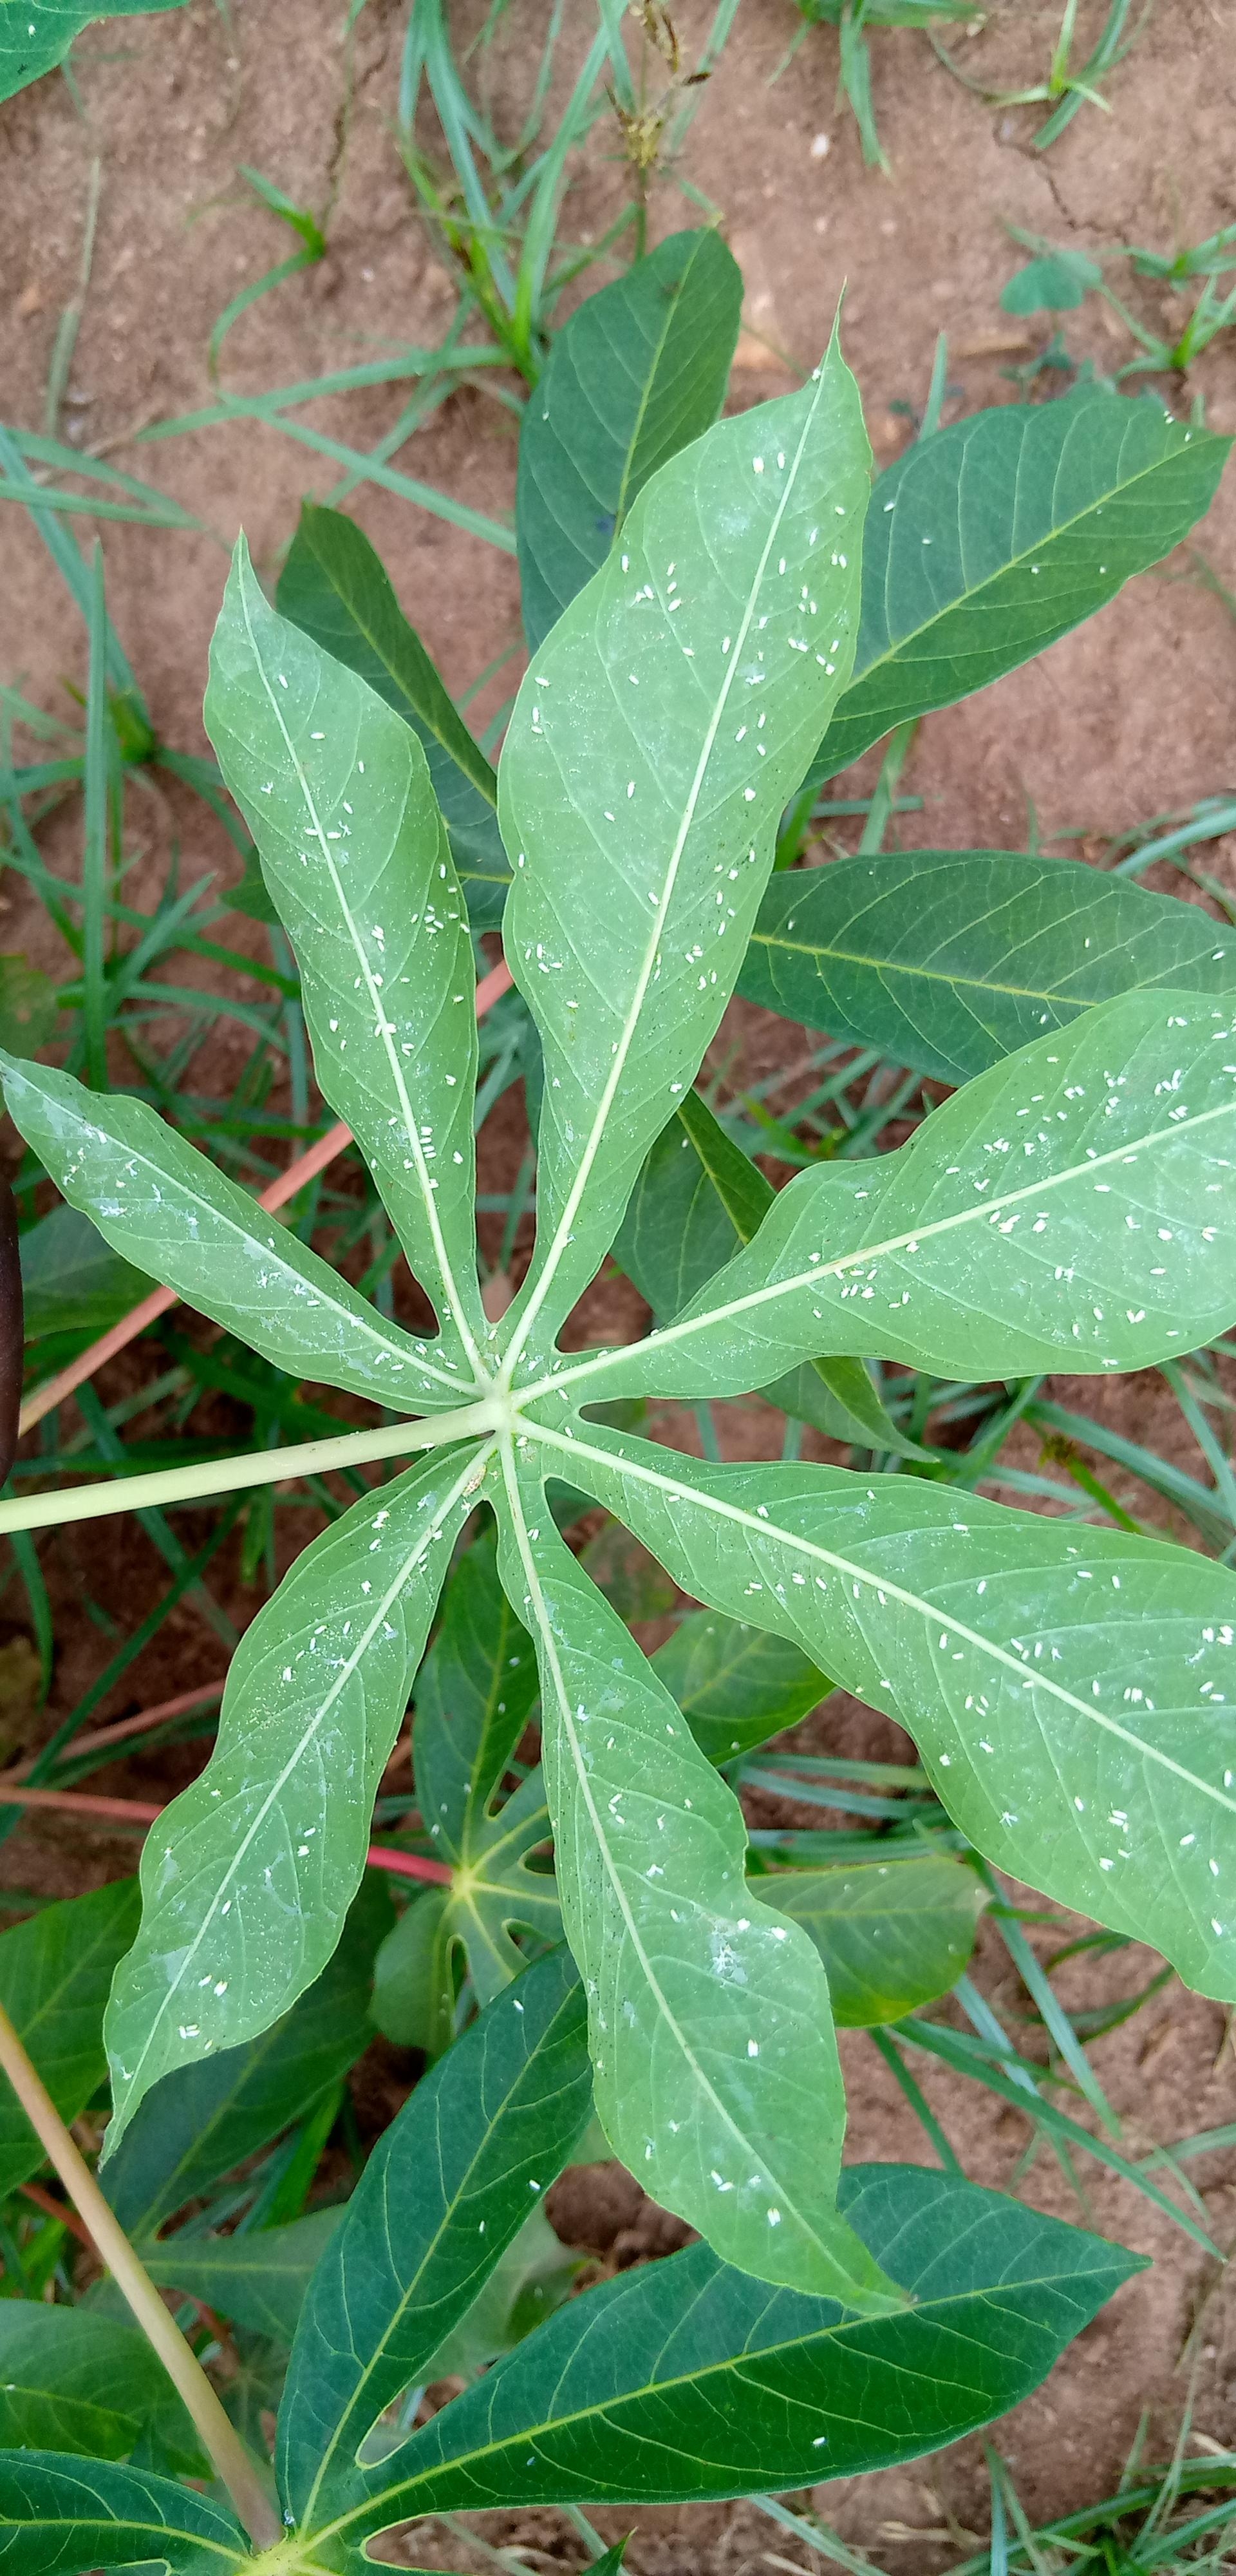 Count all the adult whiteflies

285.